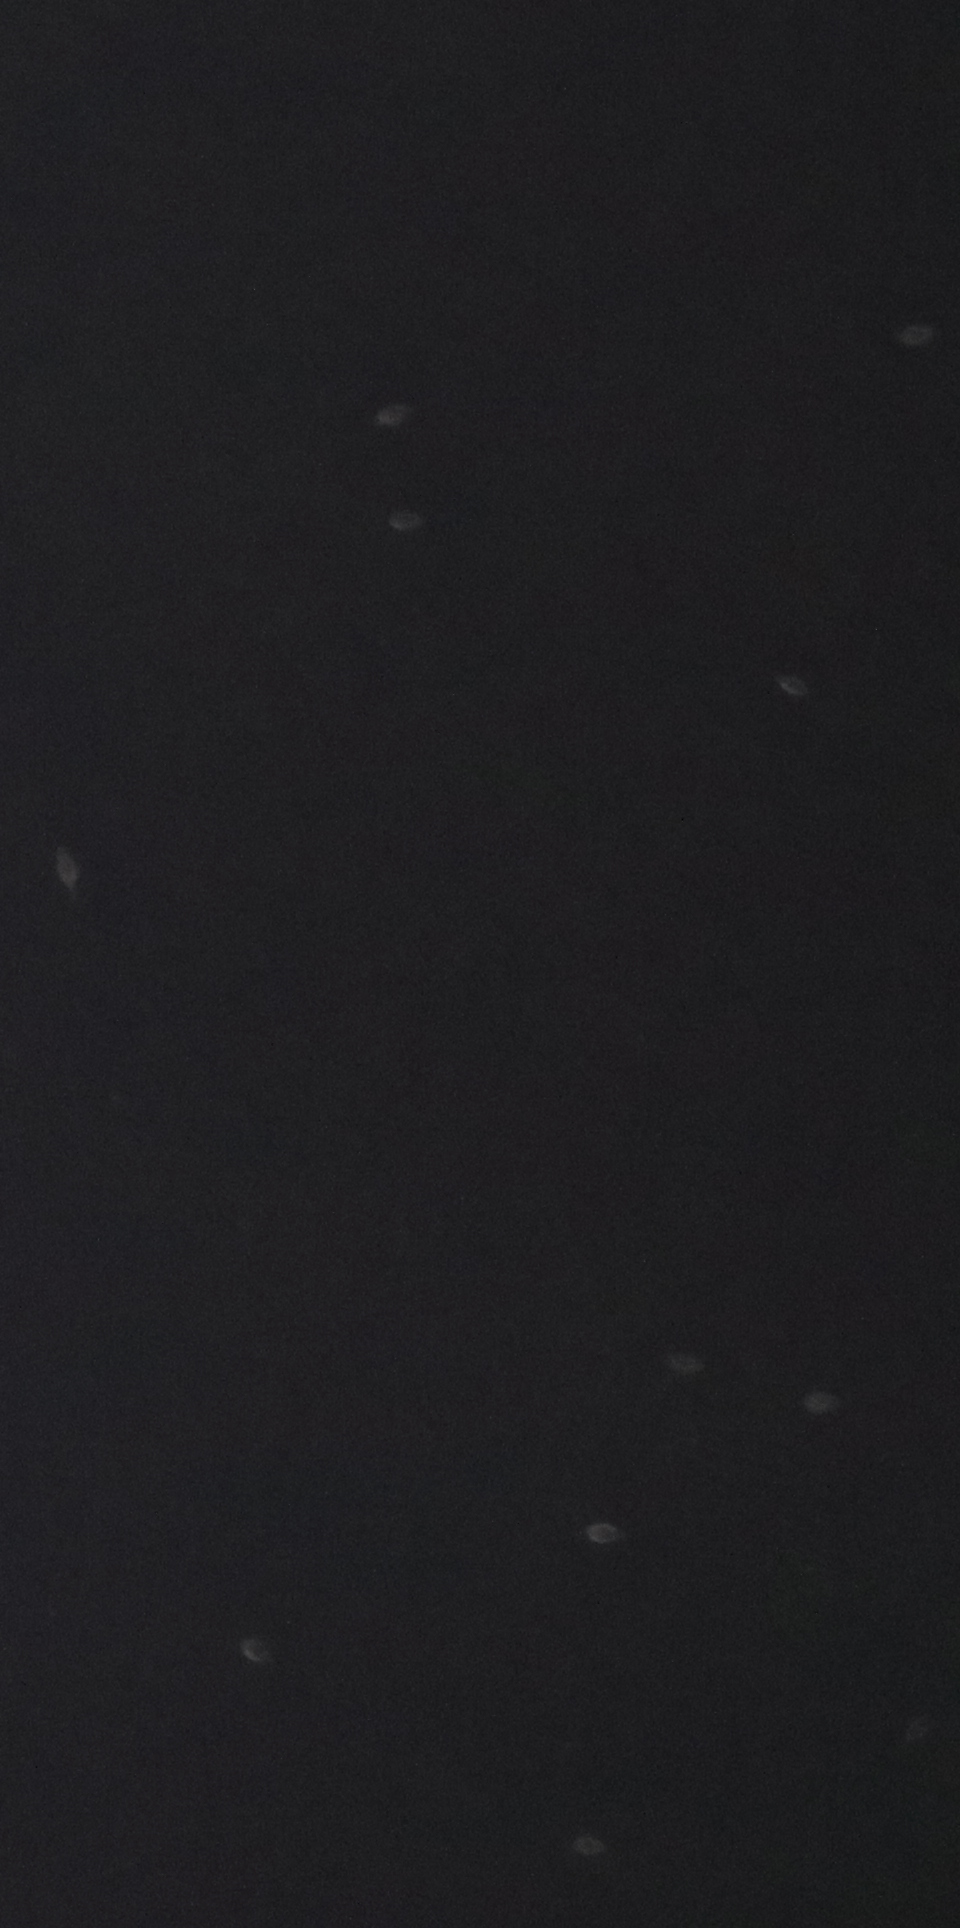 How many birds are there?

11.